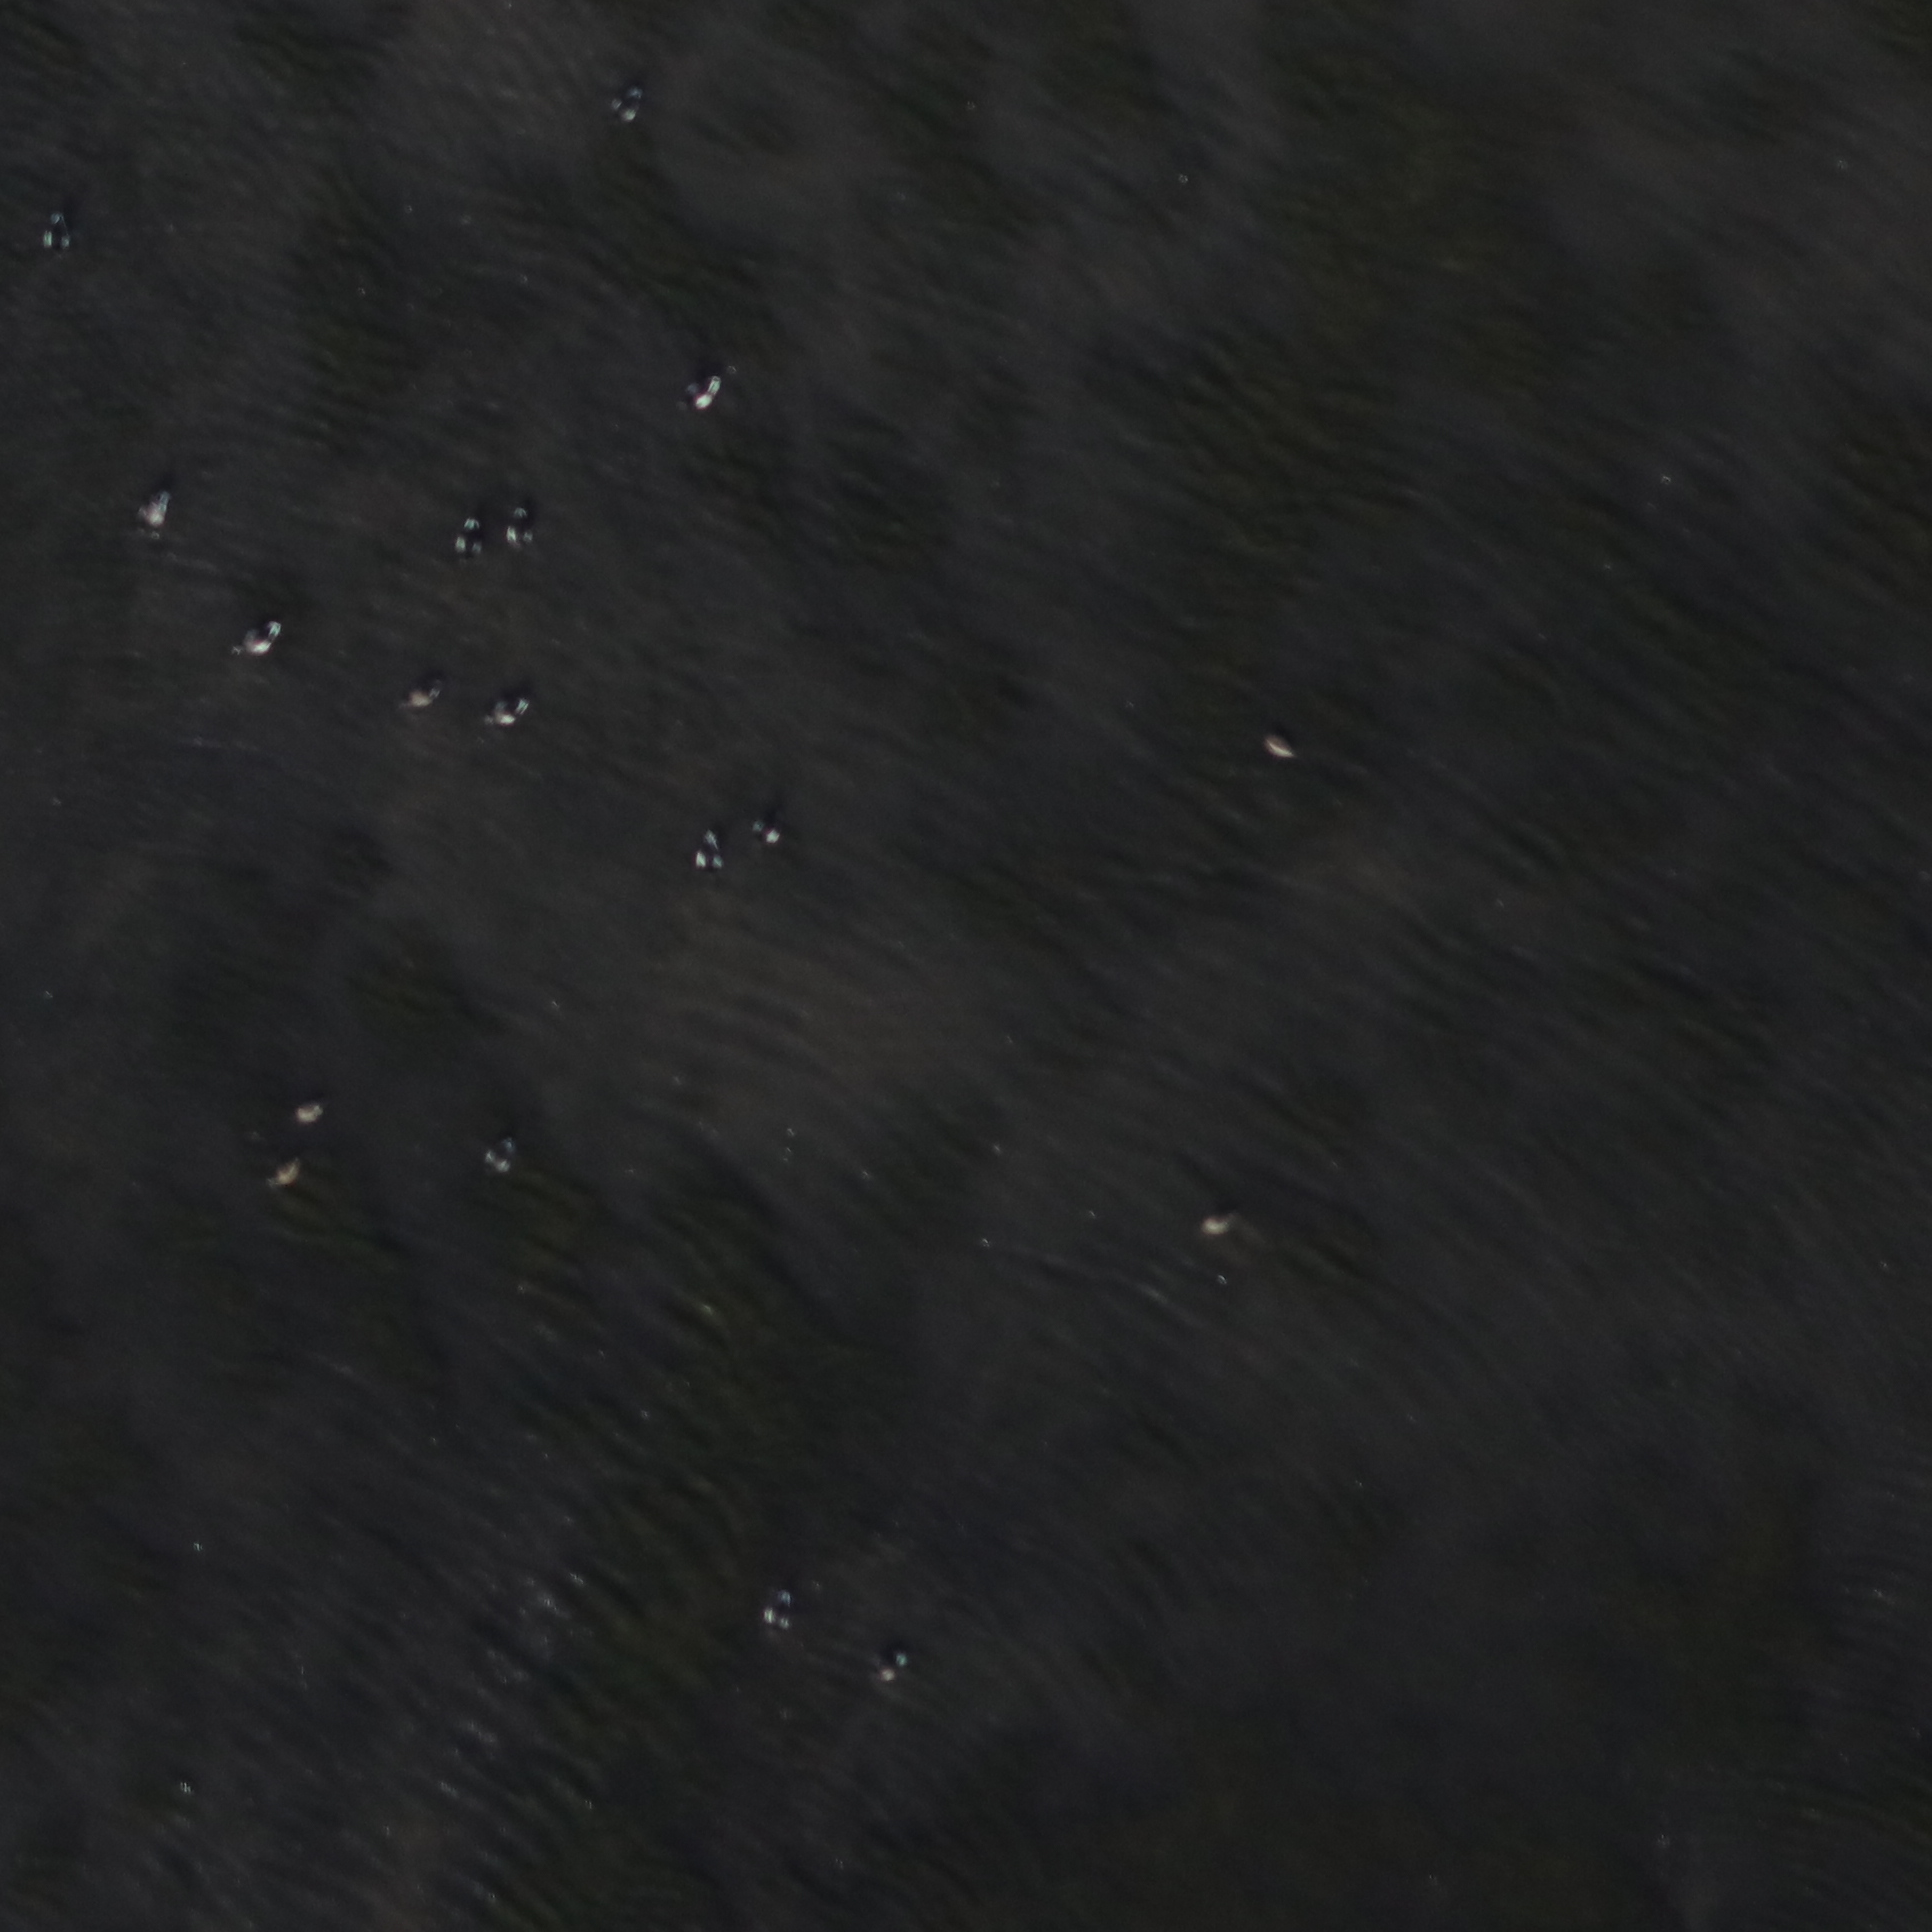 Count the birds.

17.